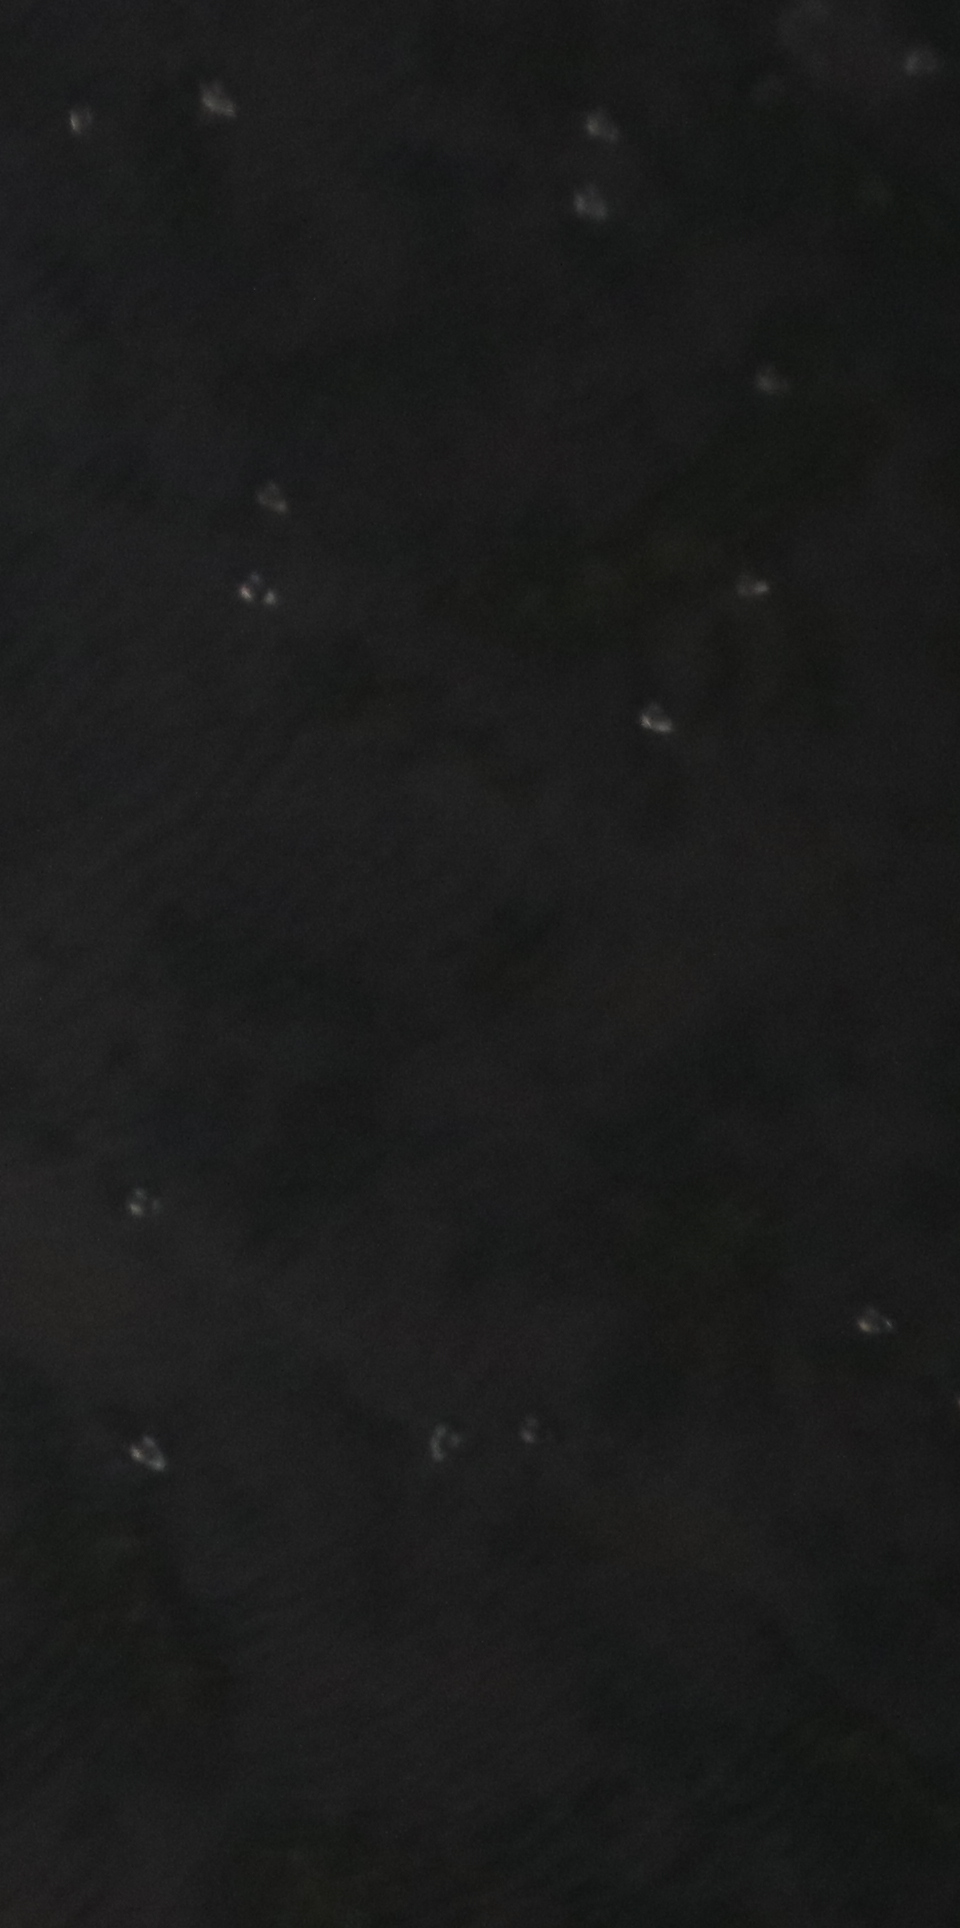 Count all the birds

15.